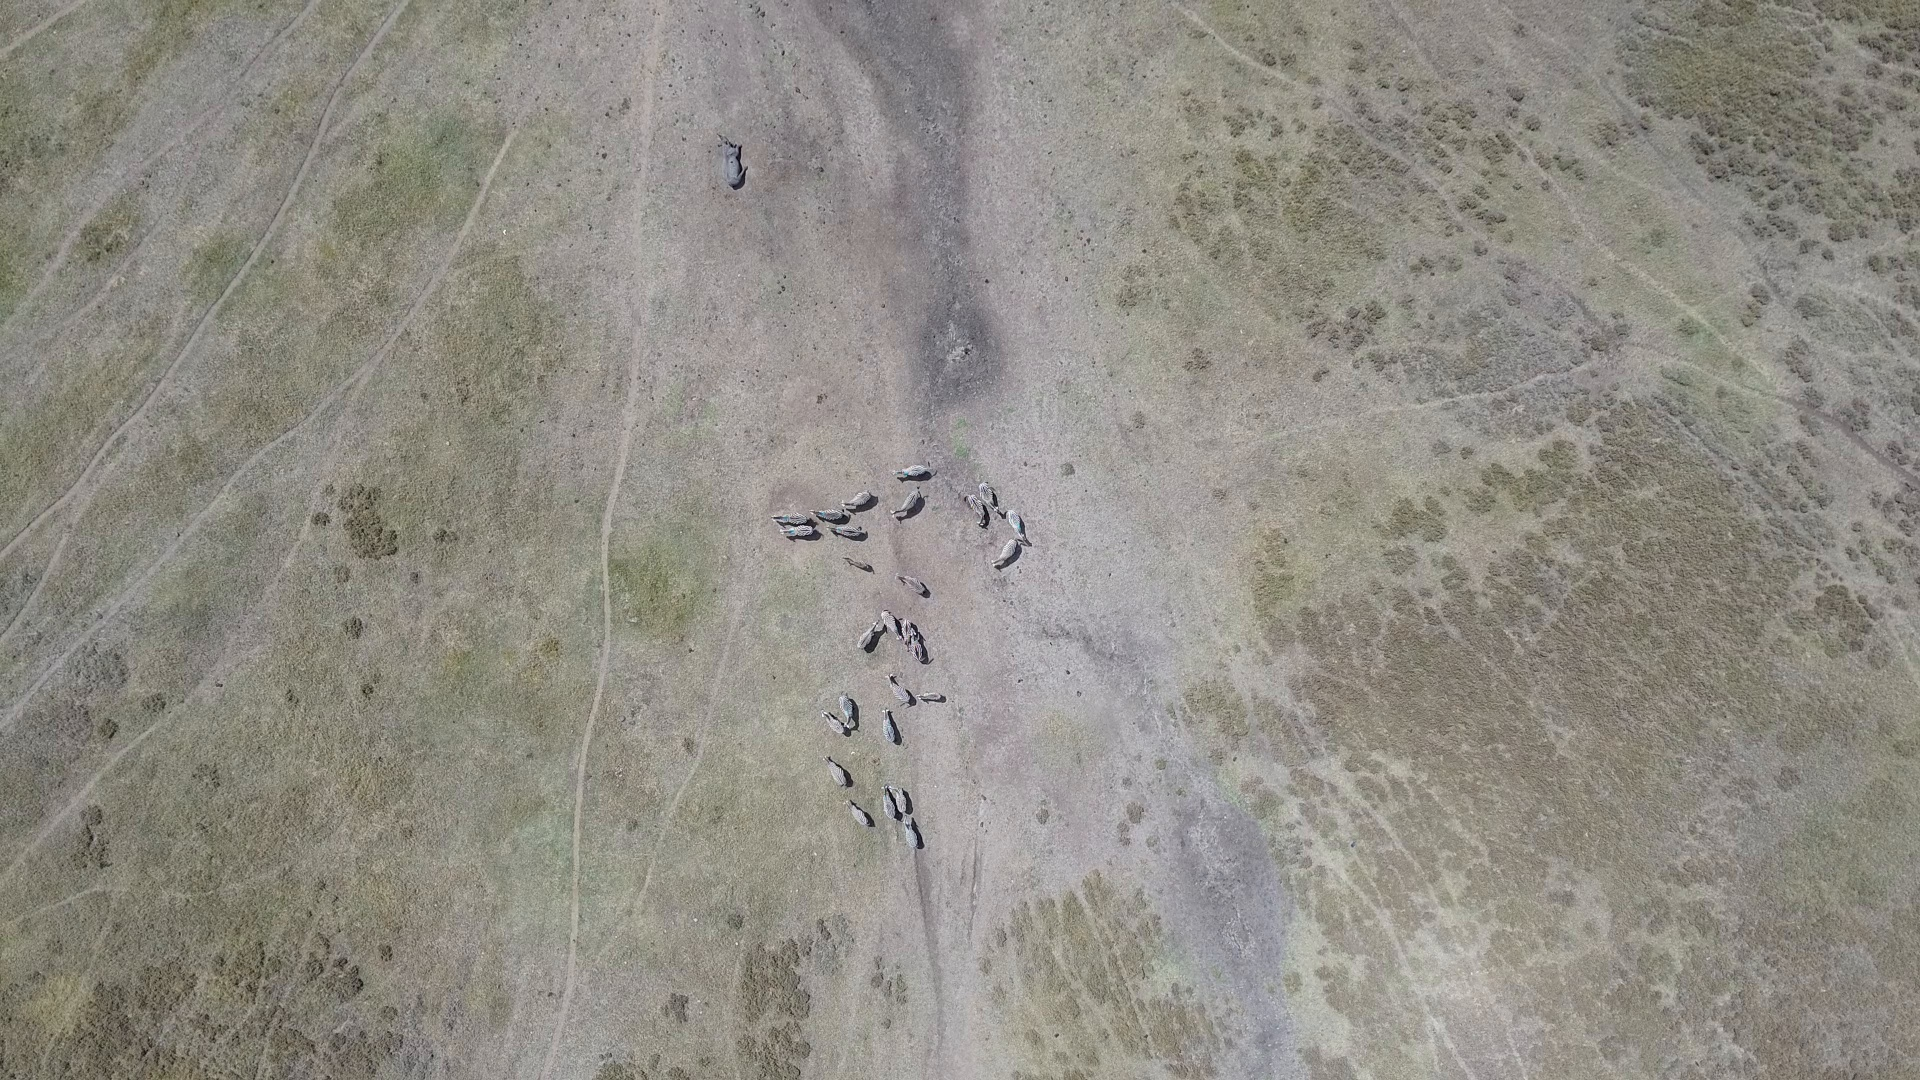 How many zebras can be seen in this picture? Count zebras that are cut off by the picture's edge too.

27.